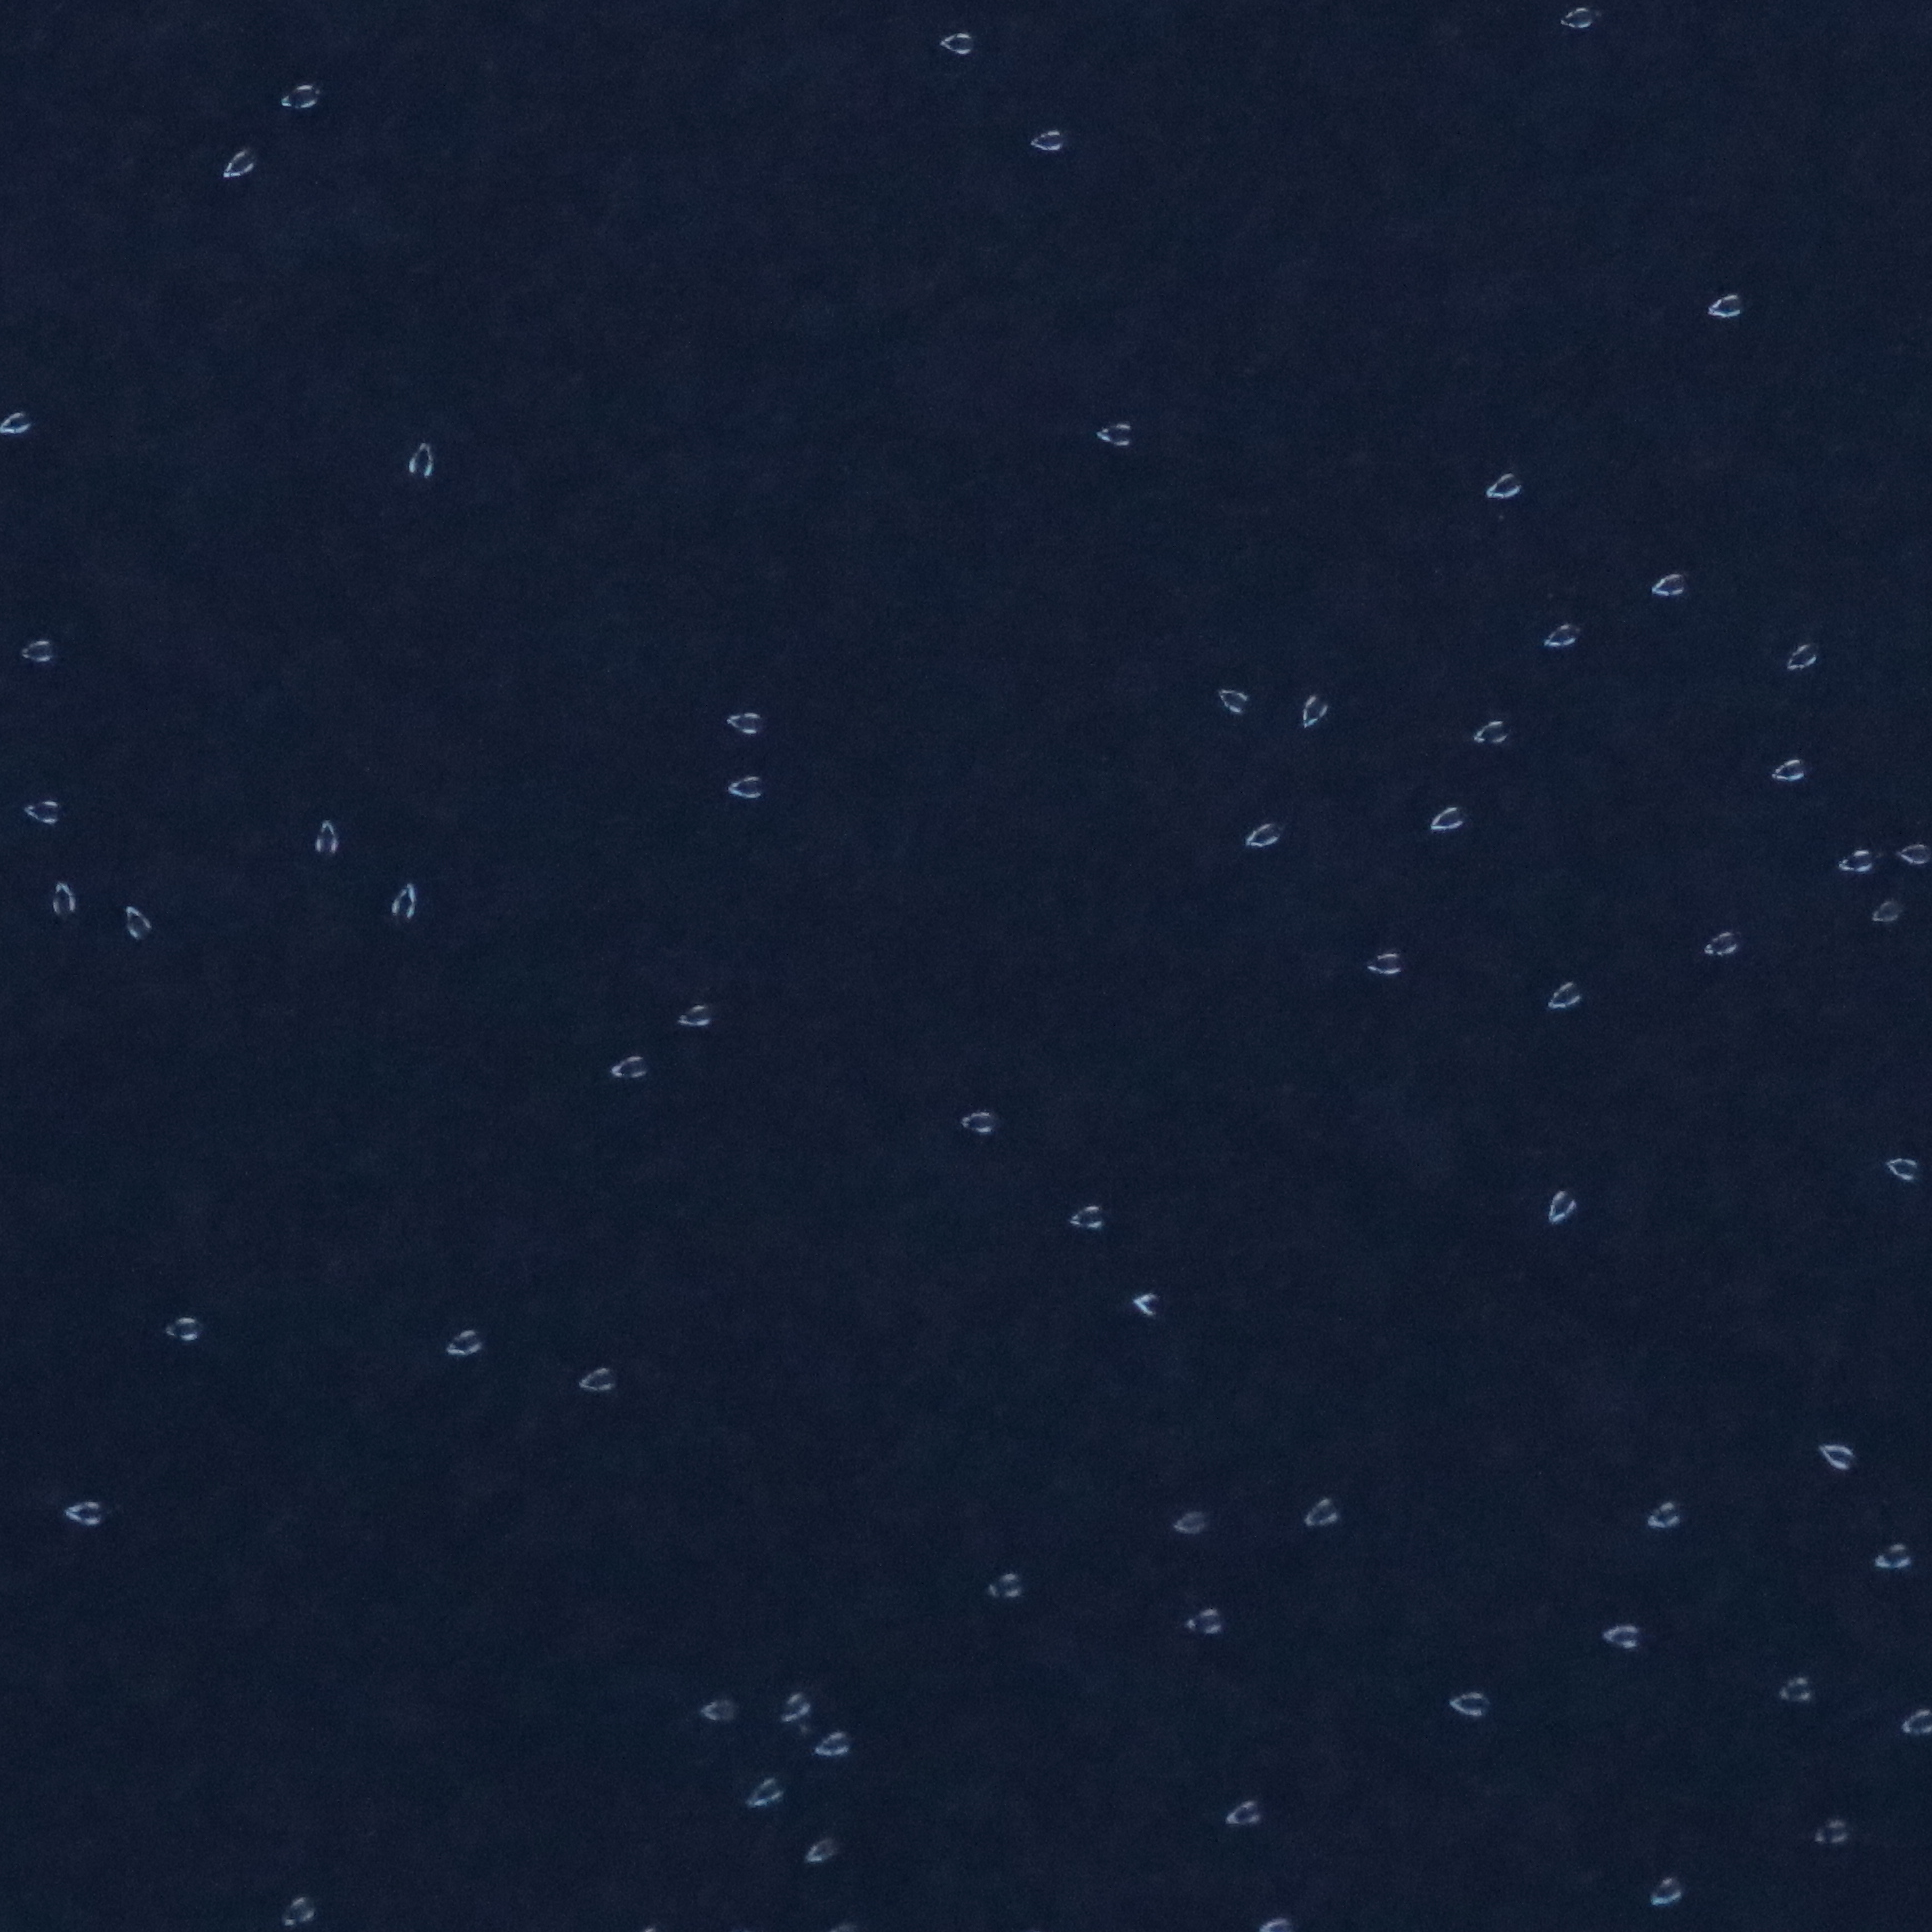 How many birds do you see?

65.